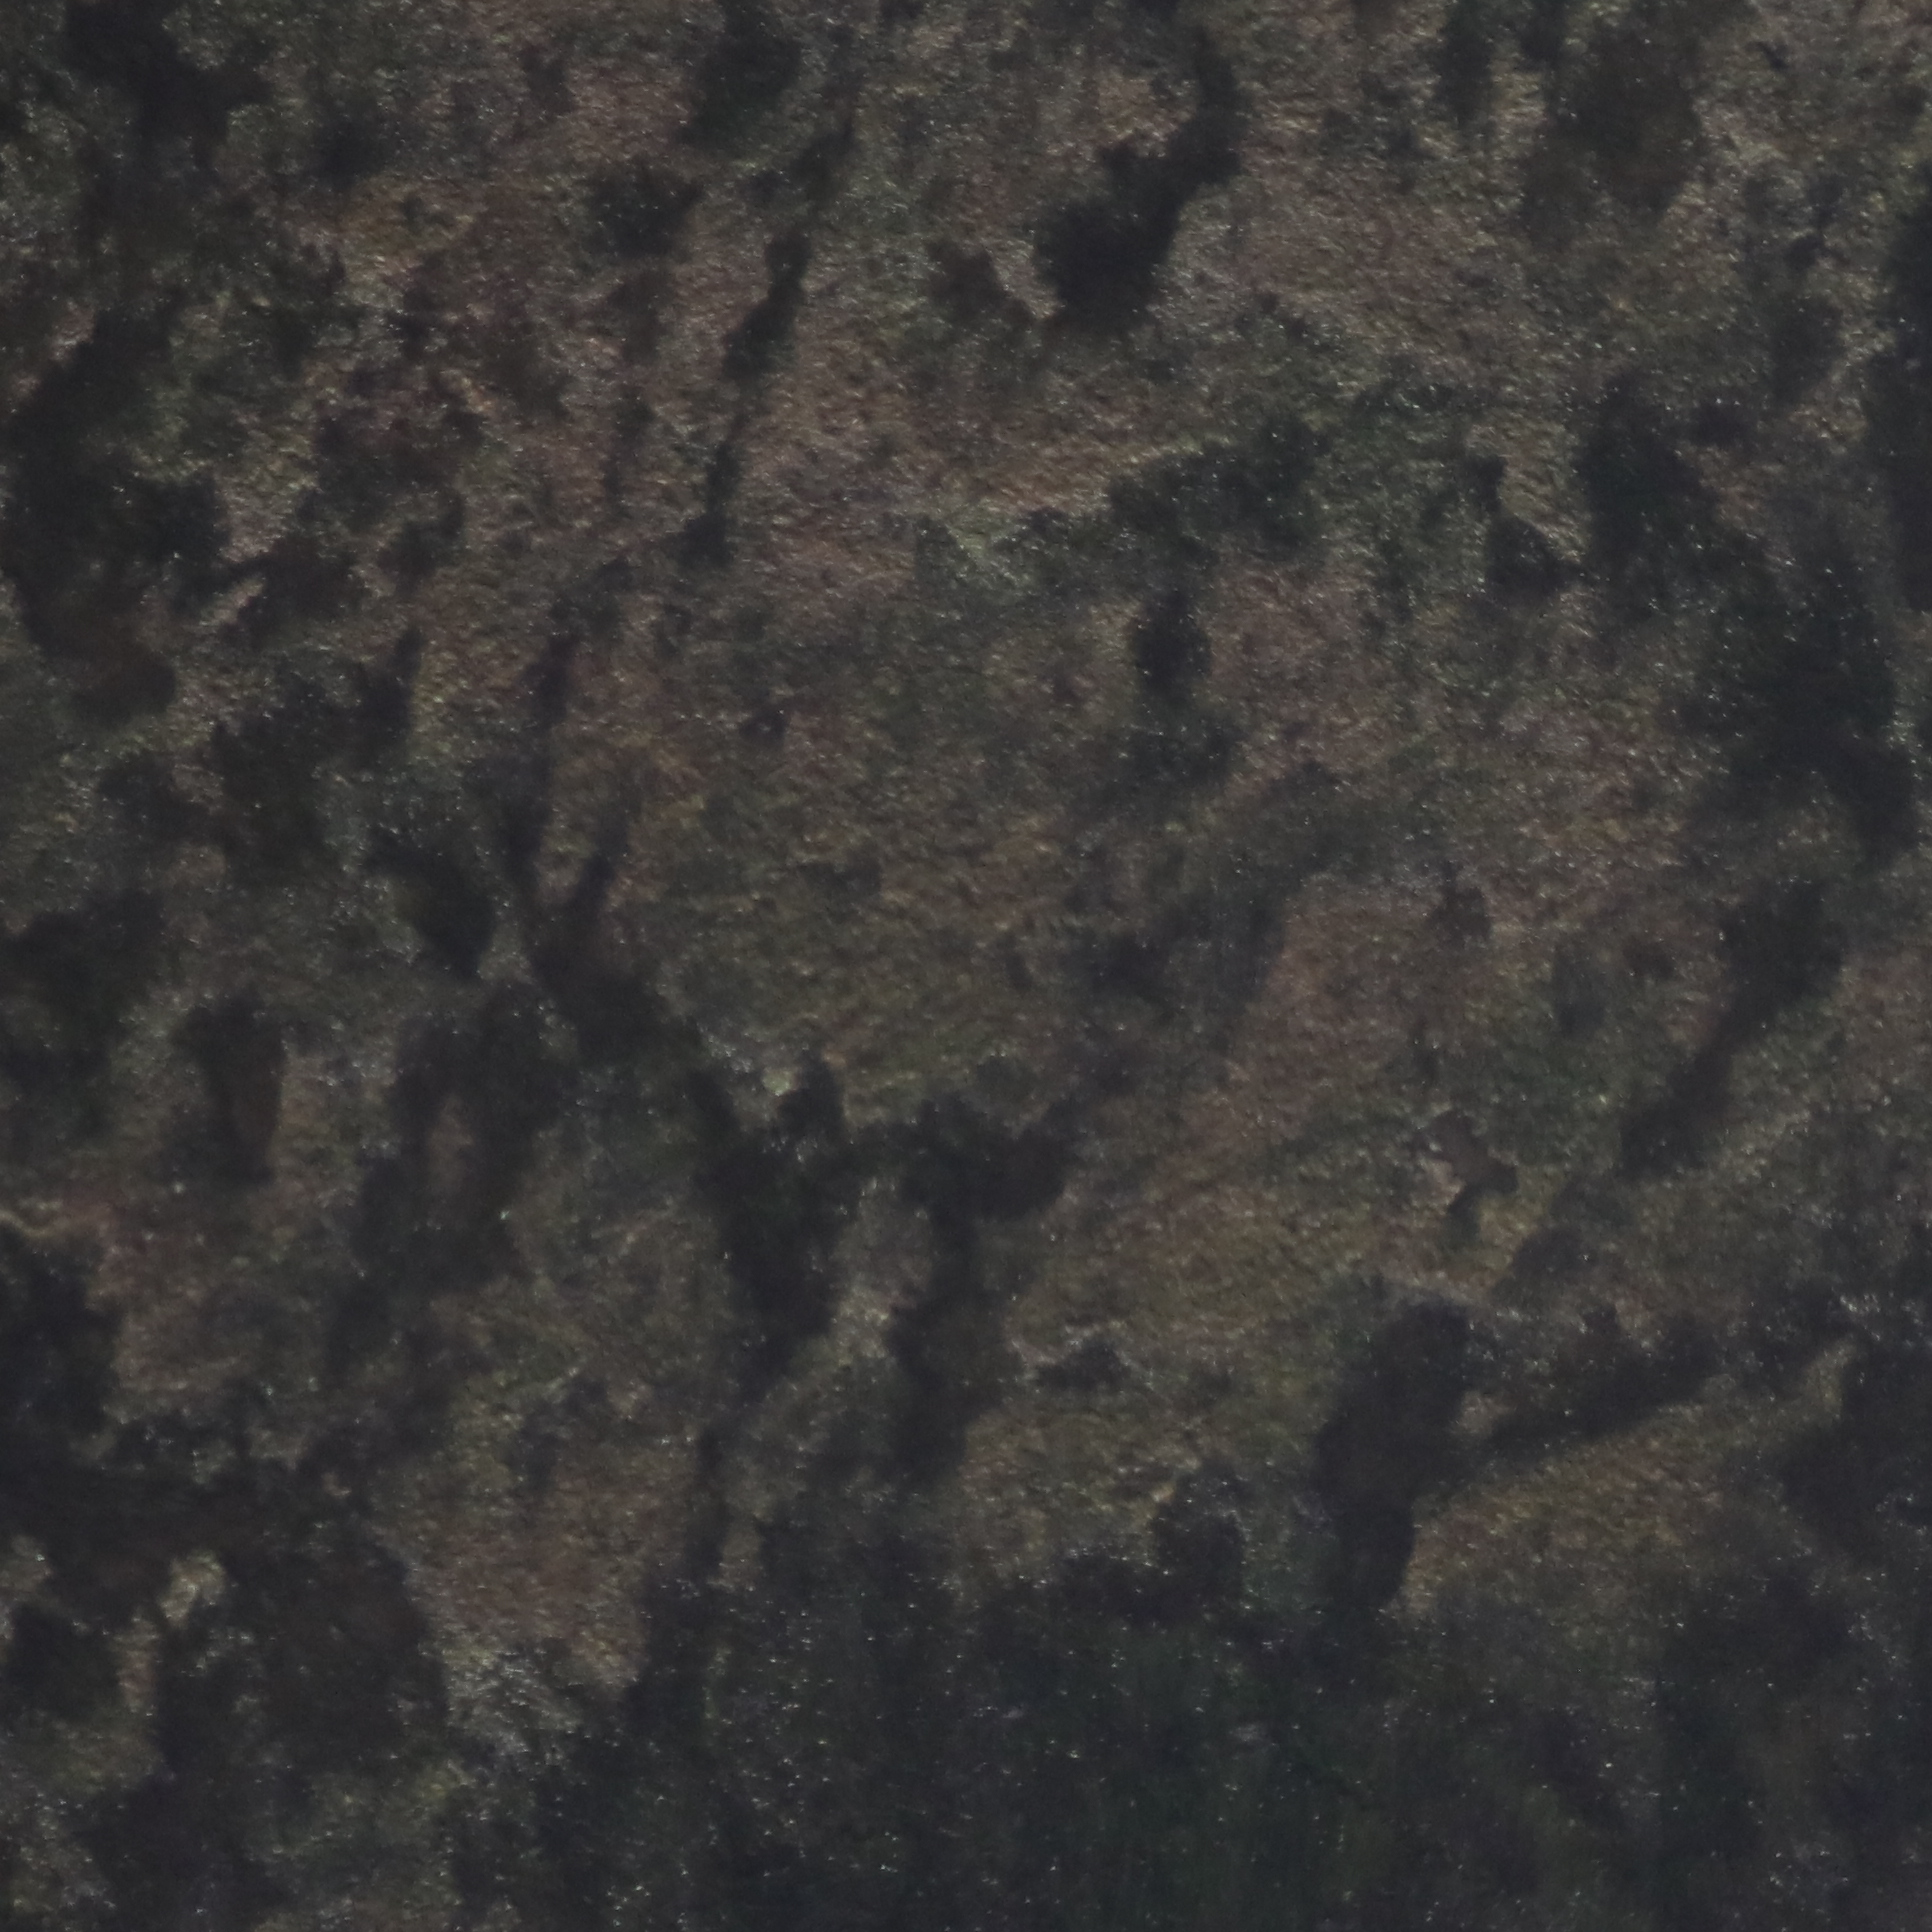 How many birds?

0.